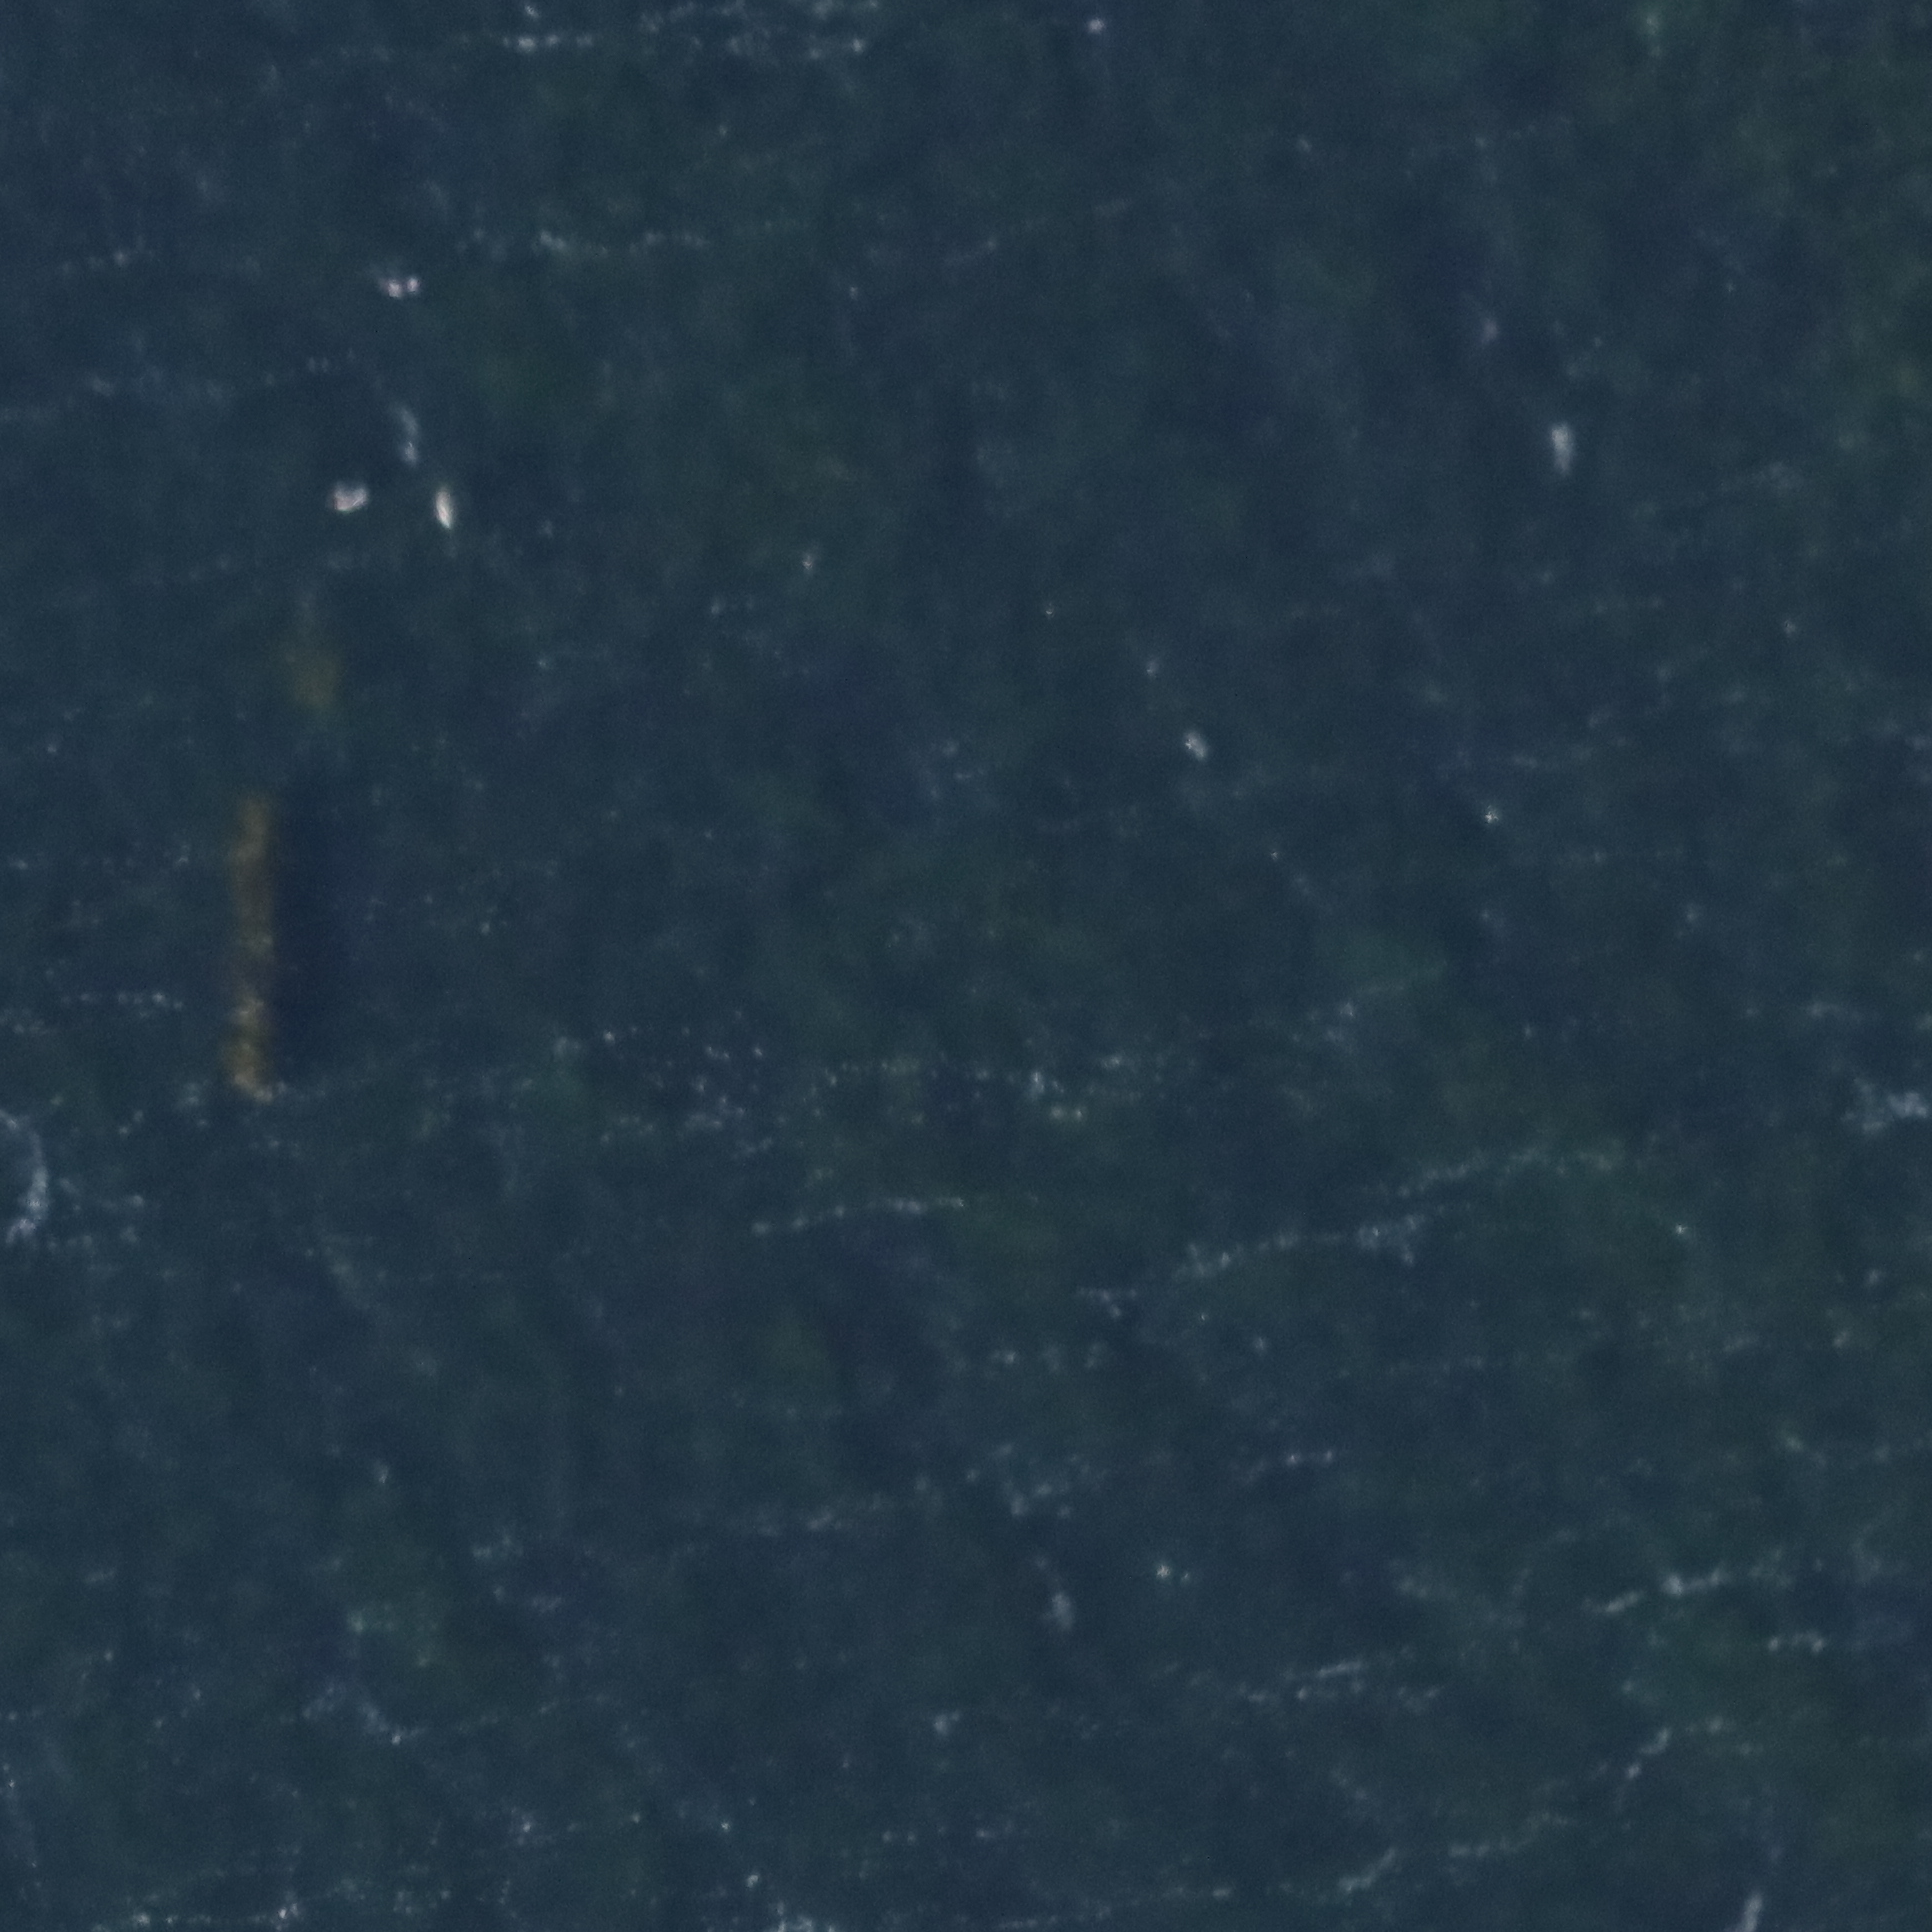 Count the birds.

3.